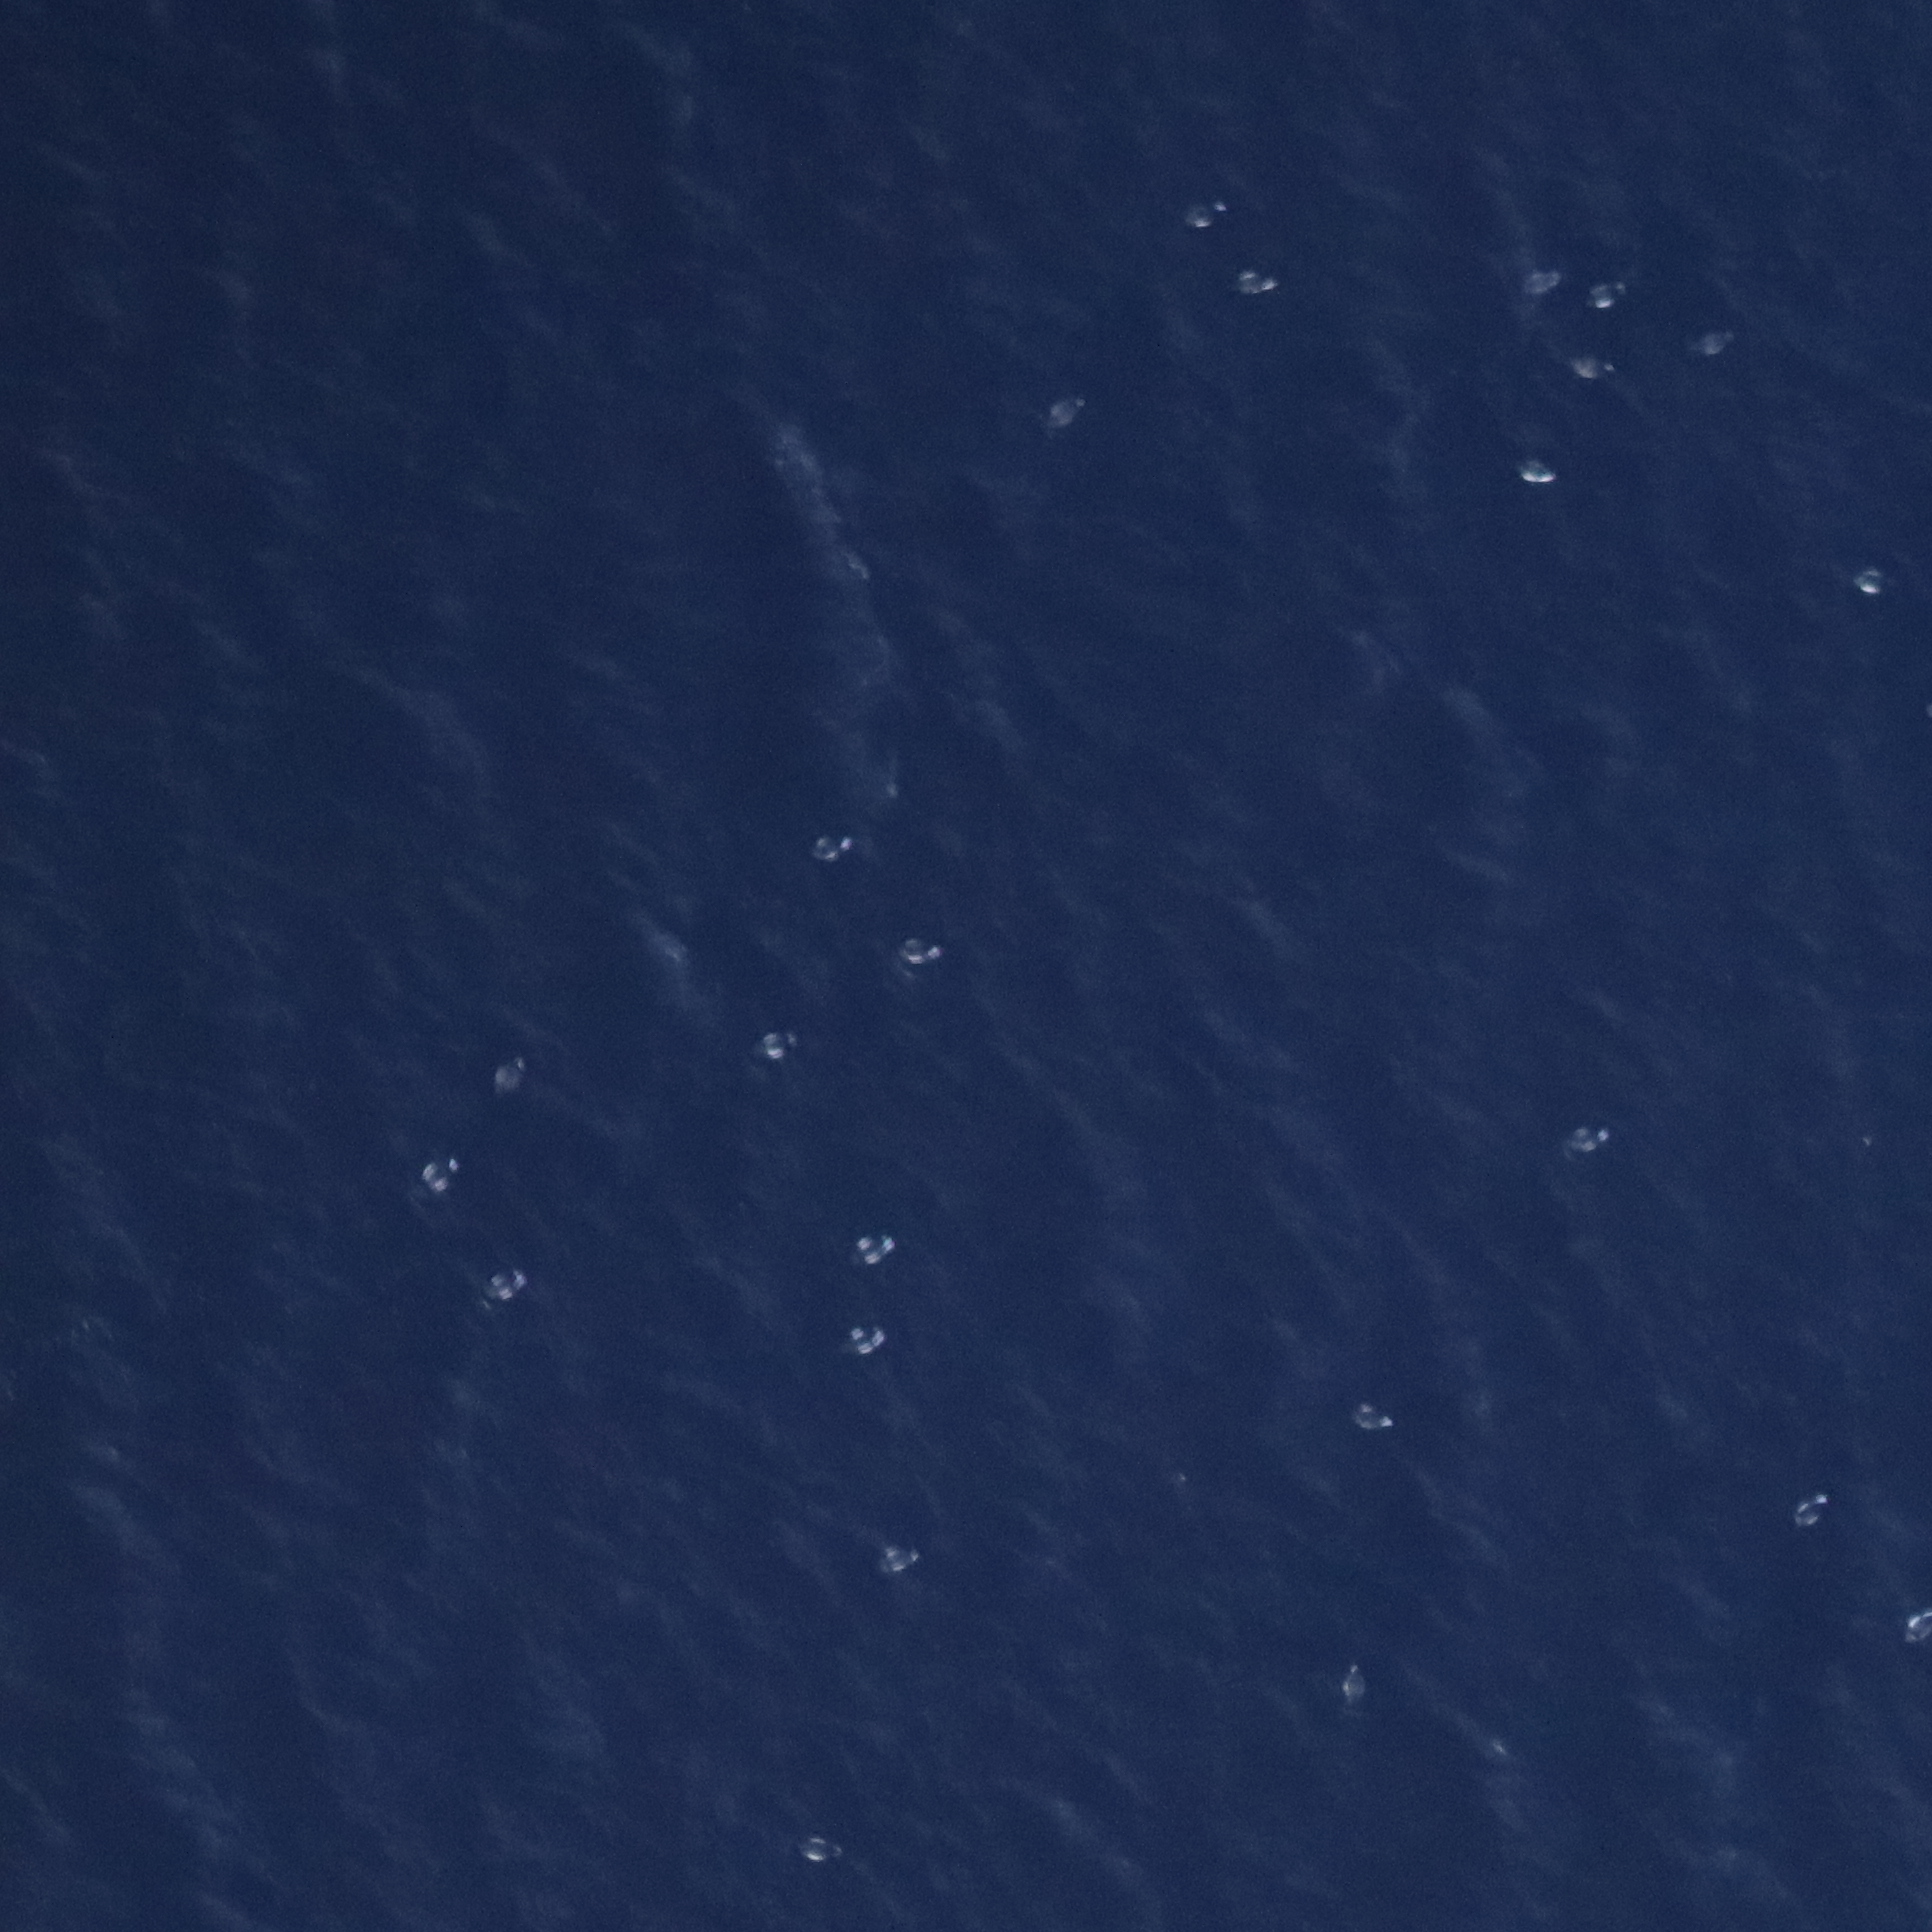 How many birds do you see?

24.